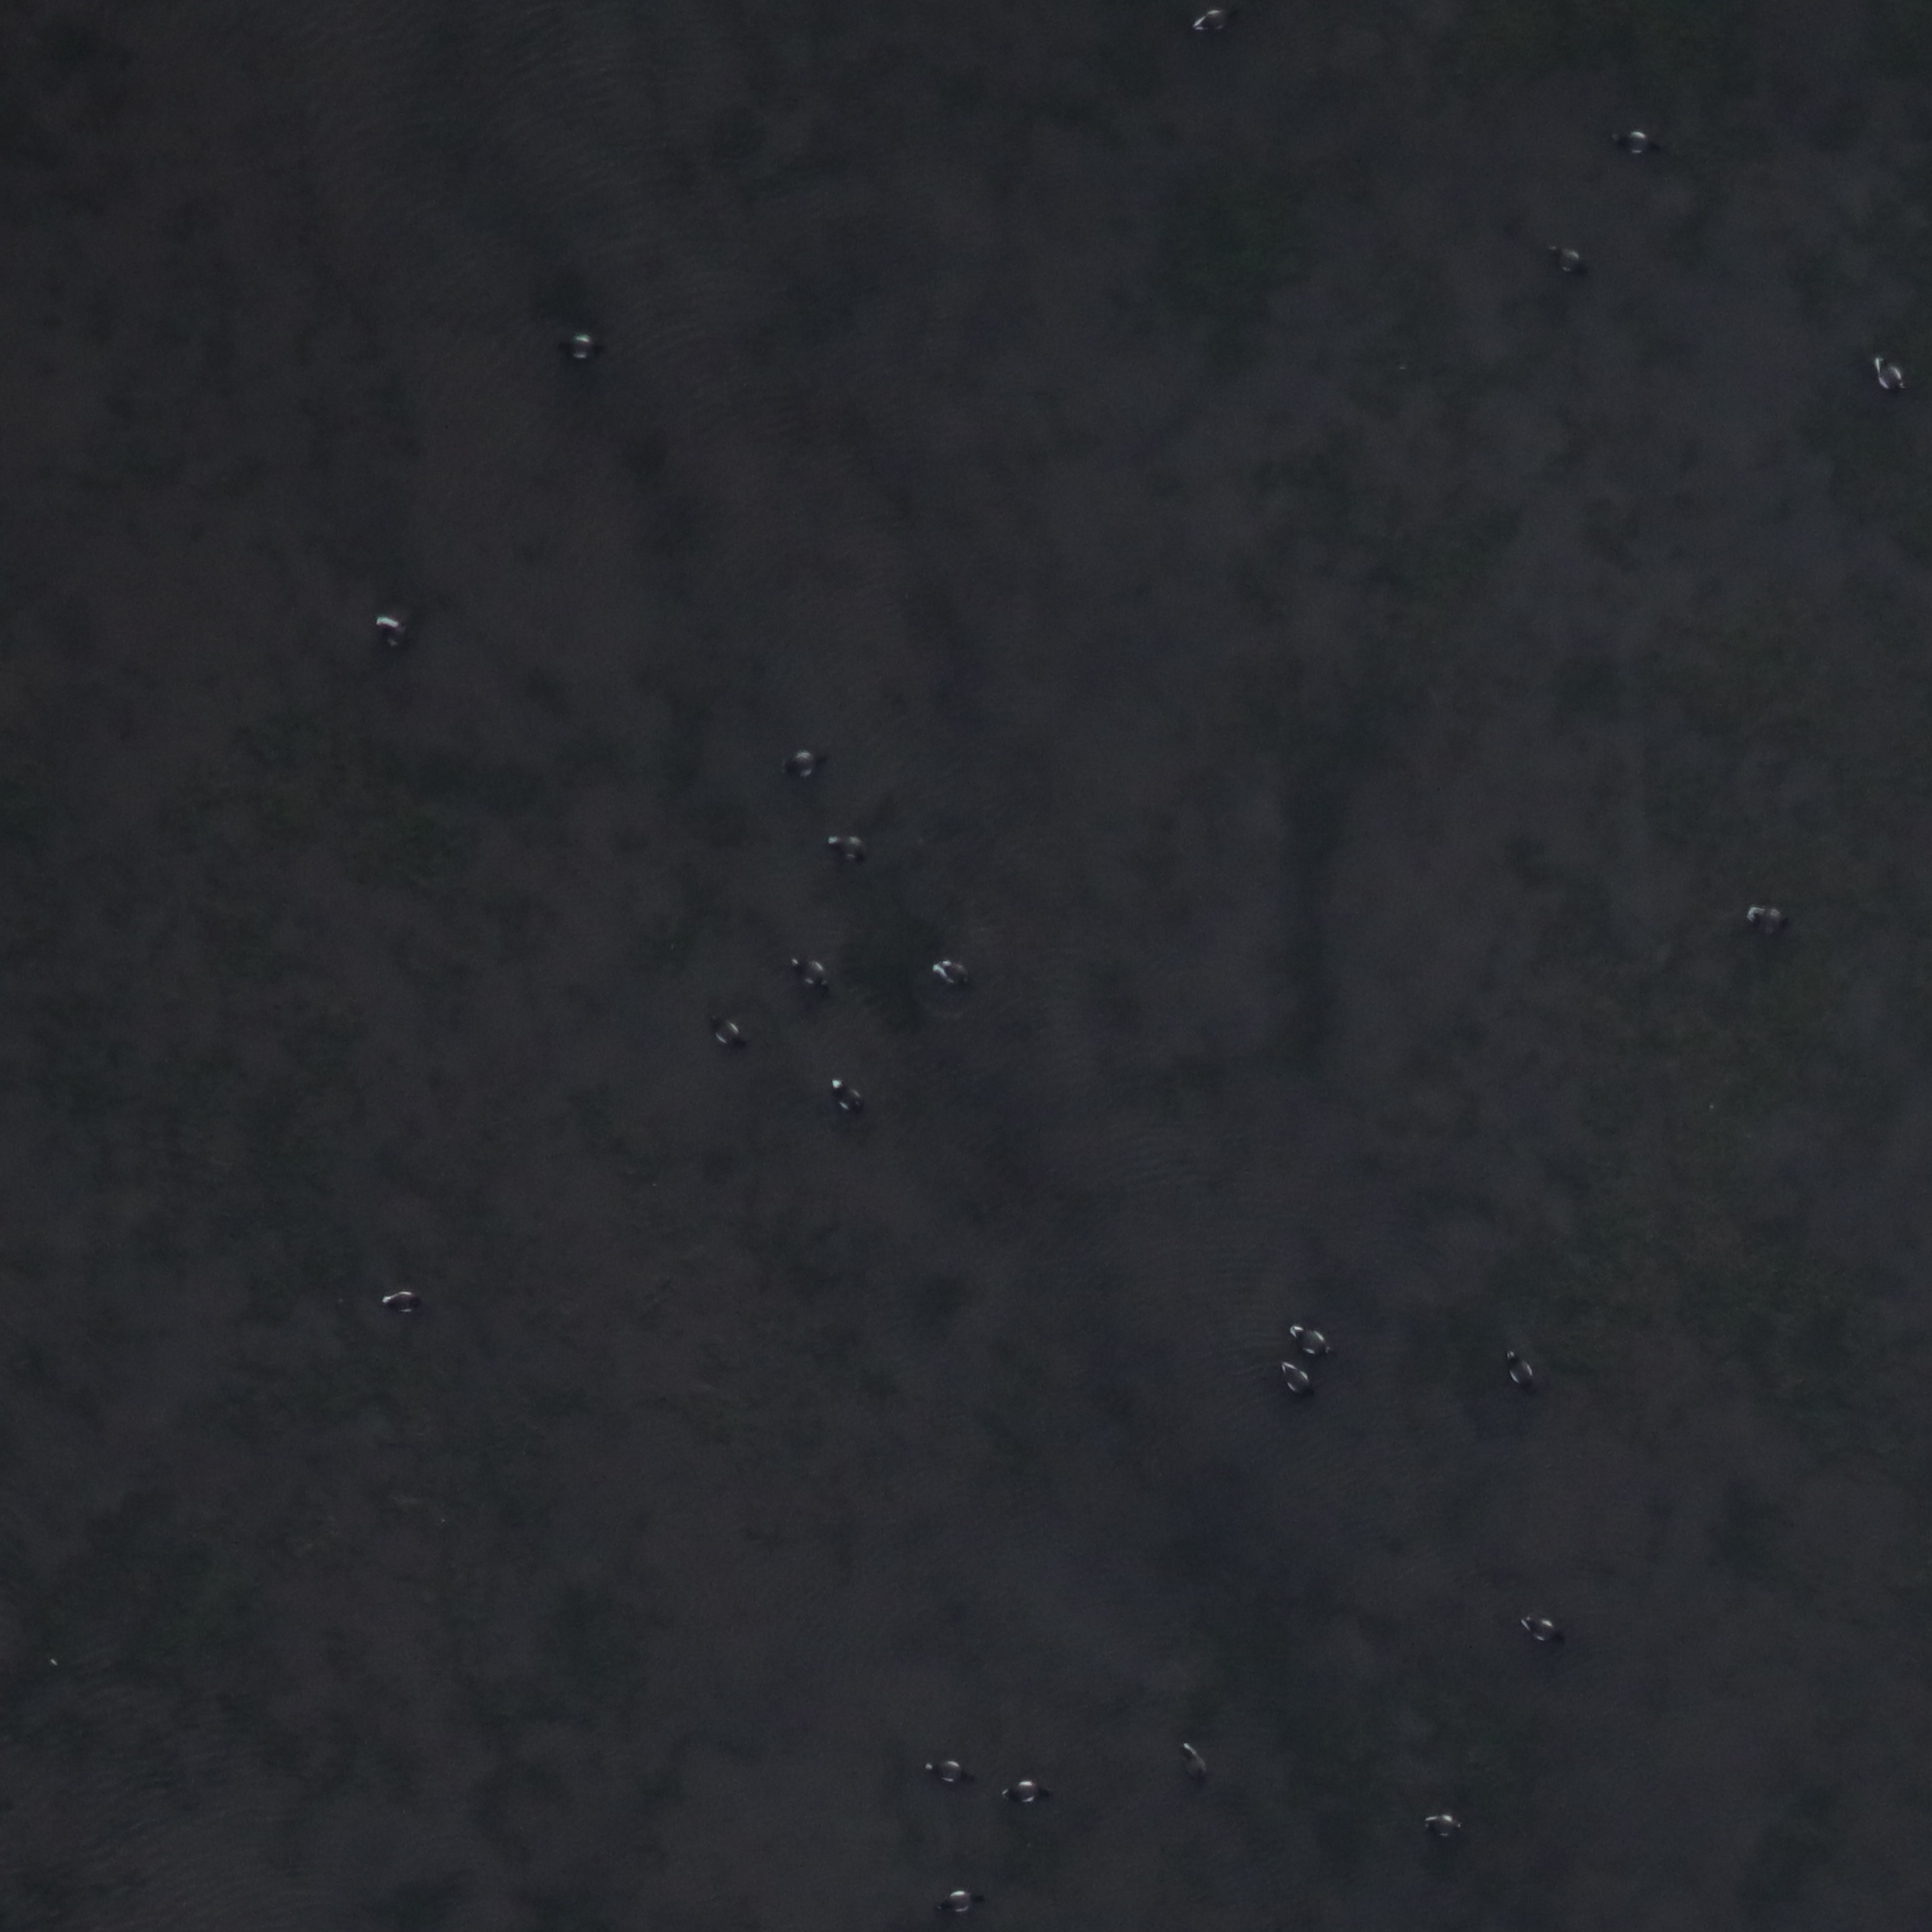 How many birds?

23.